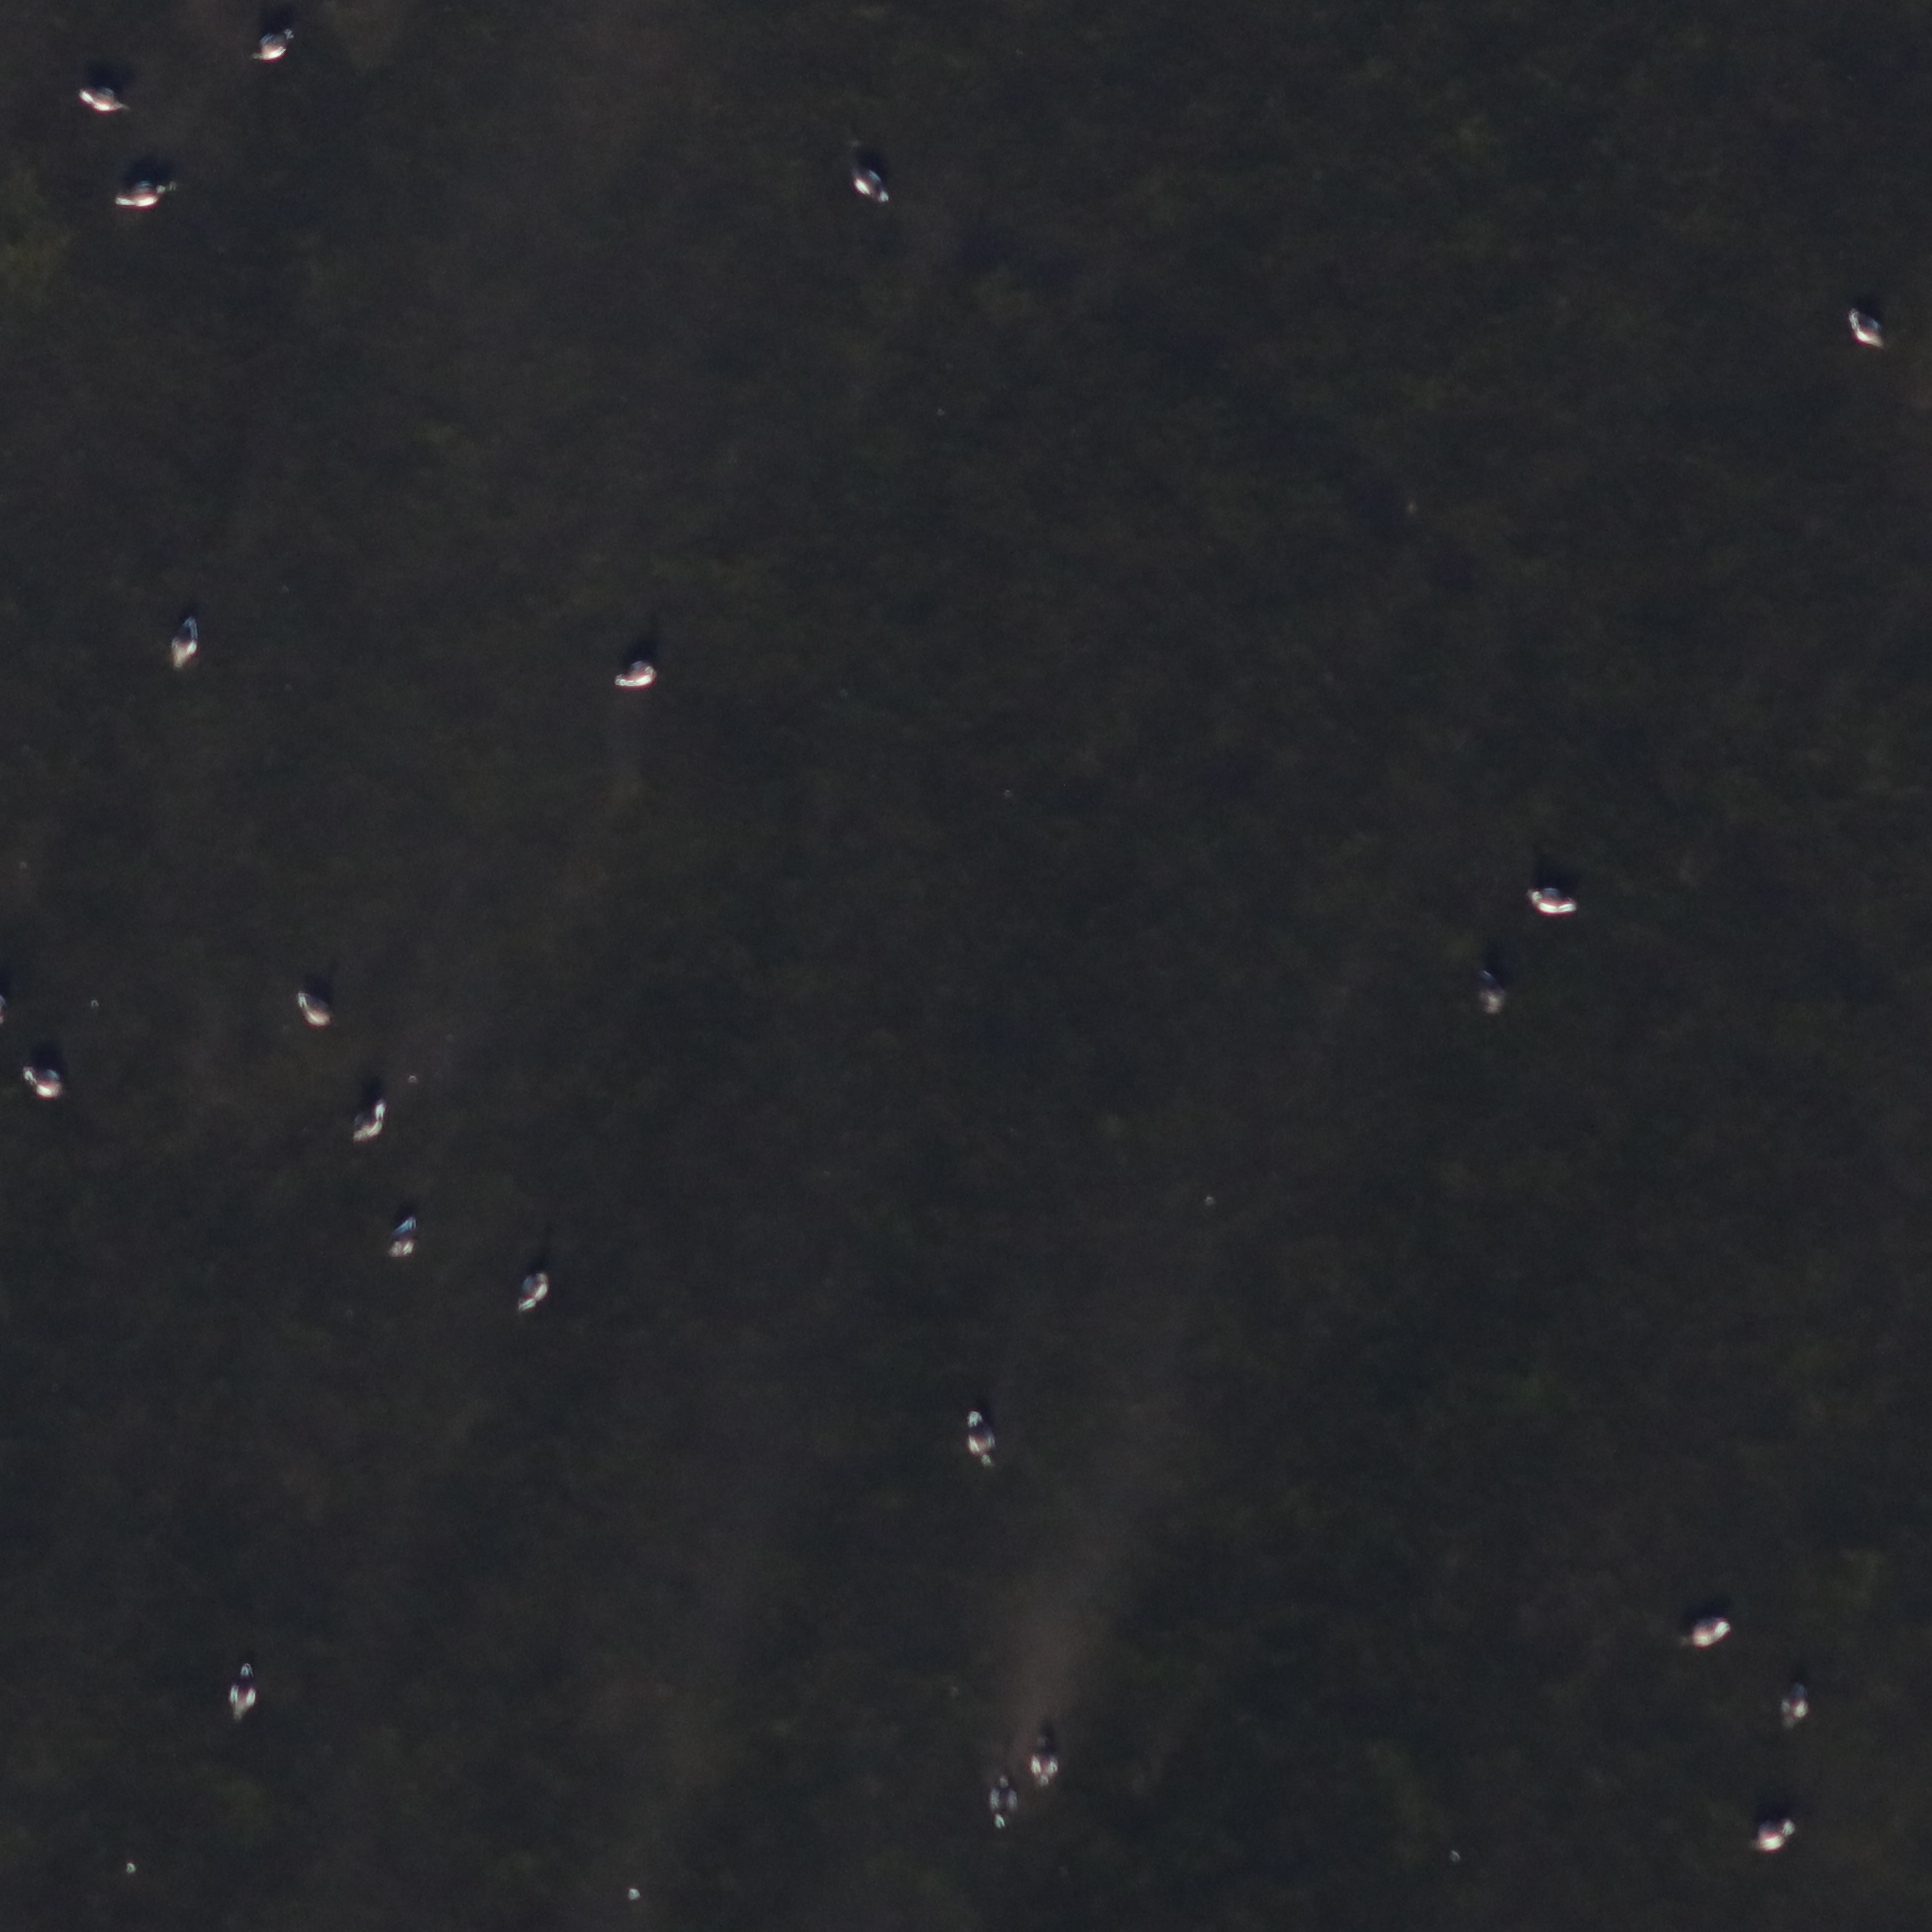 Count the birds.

21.